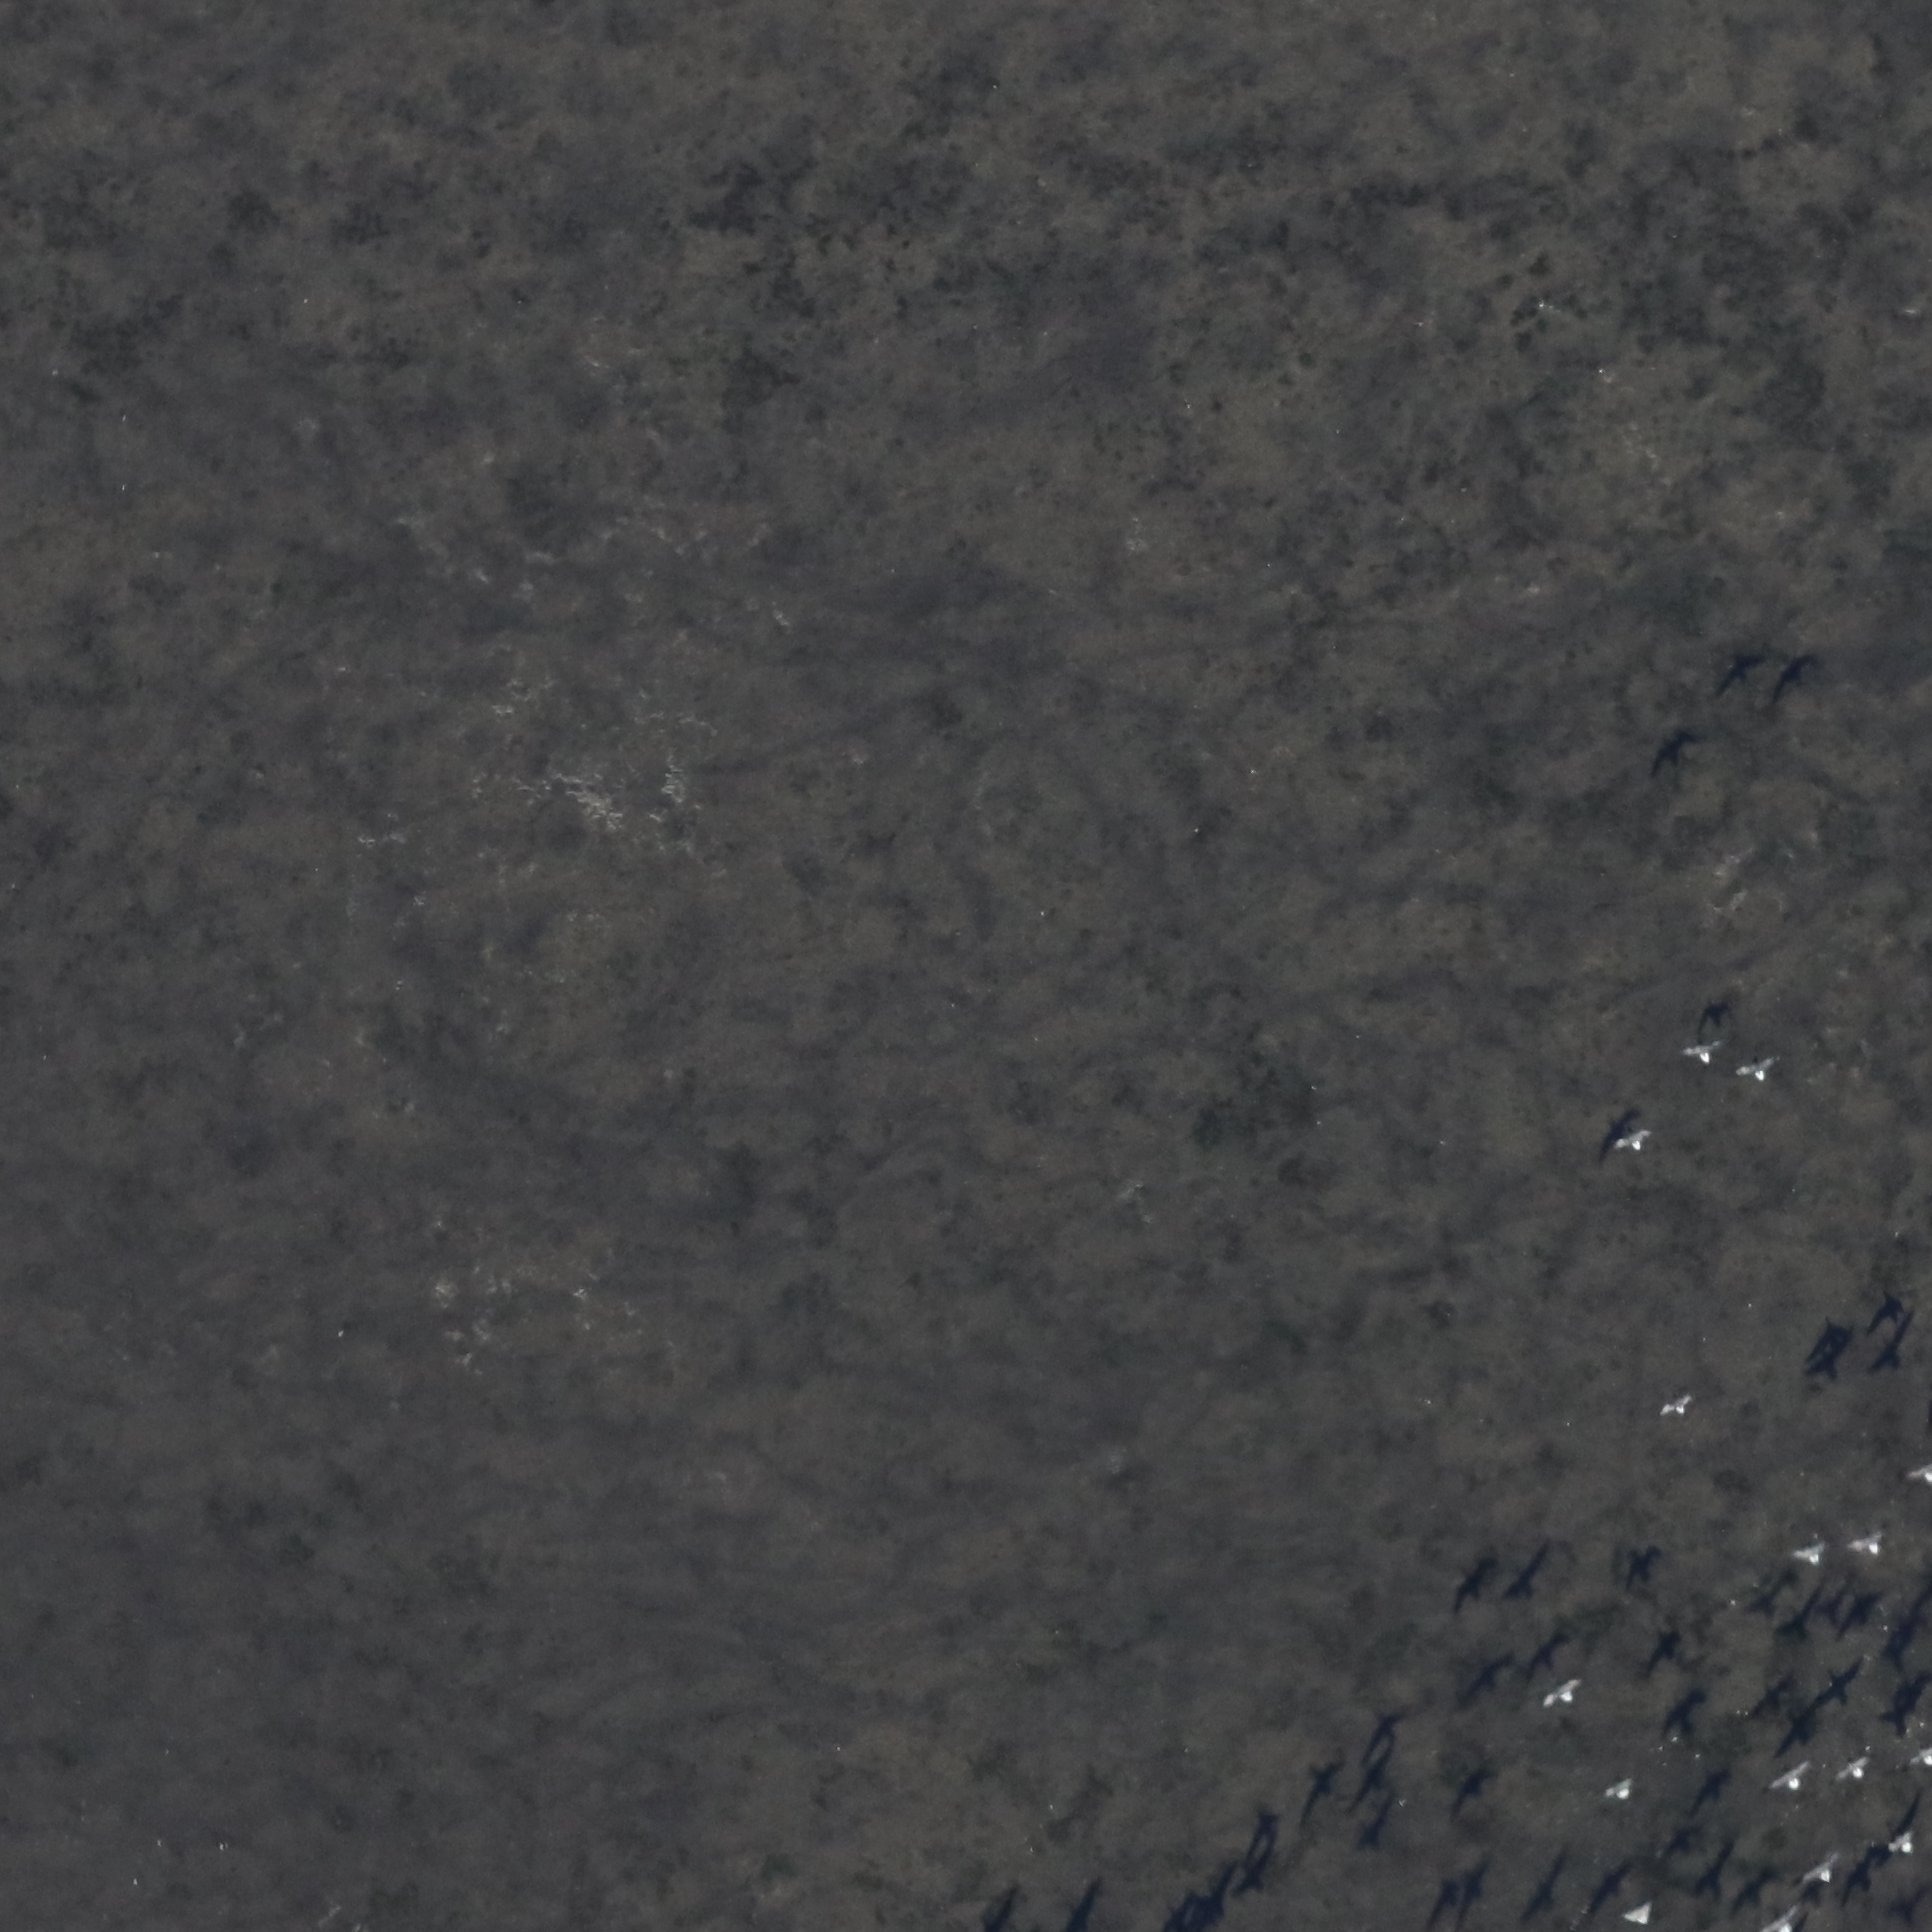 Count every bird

15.